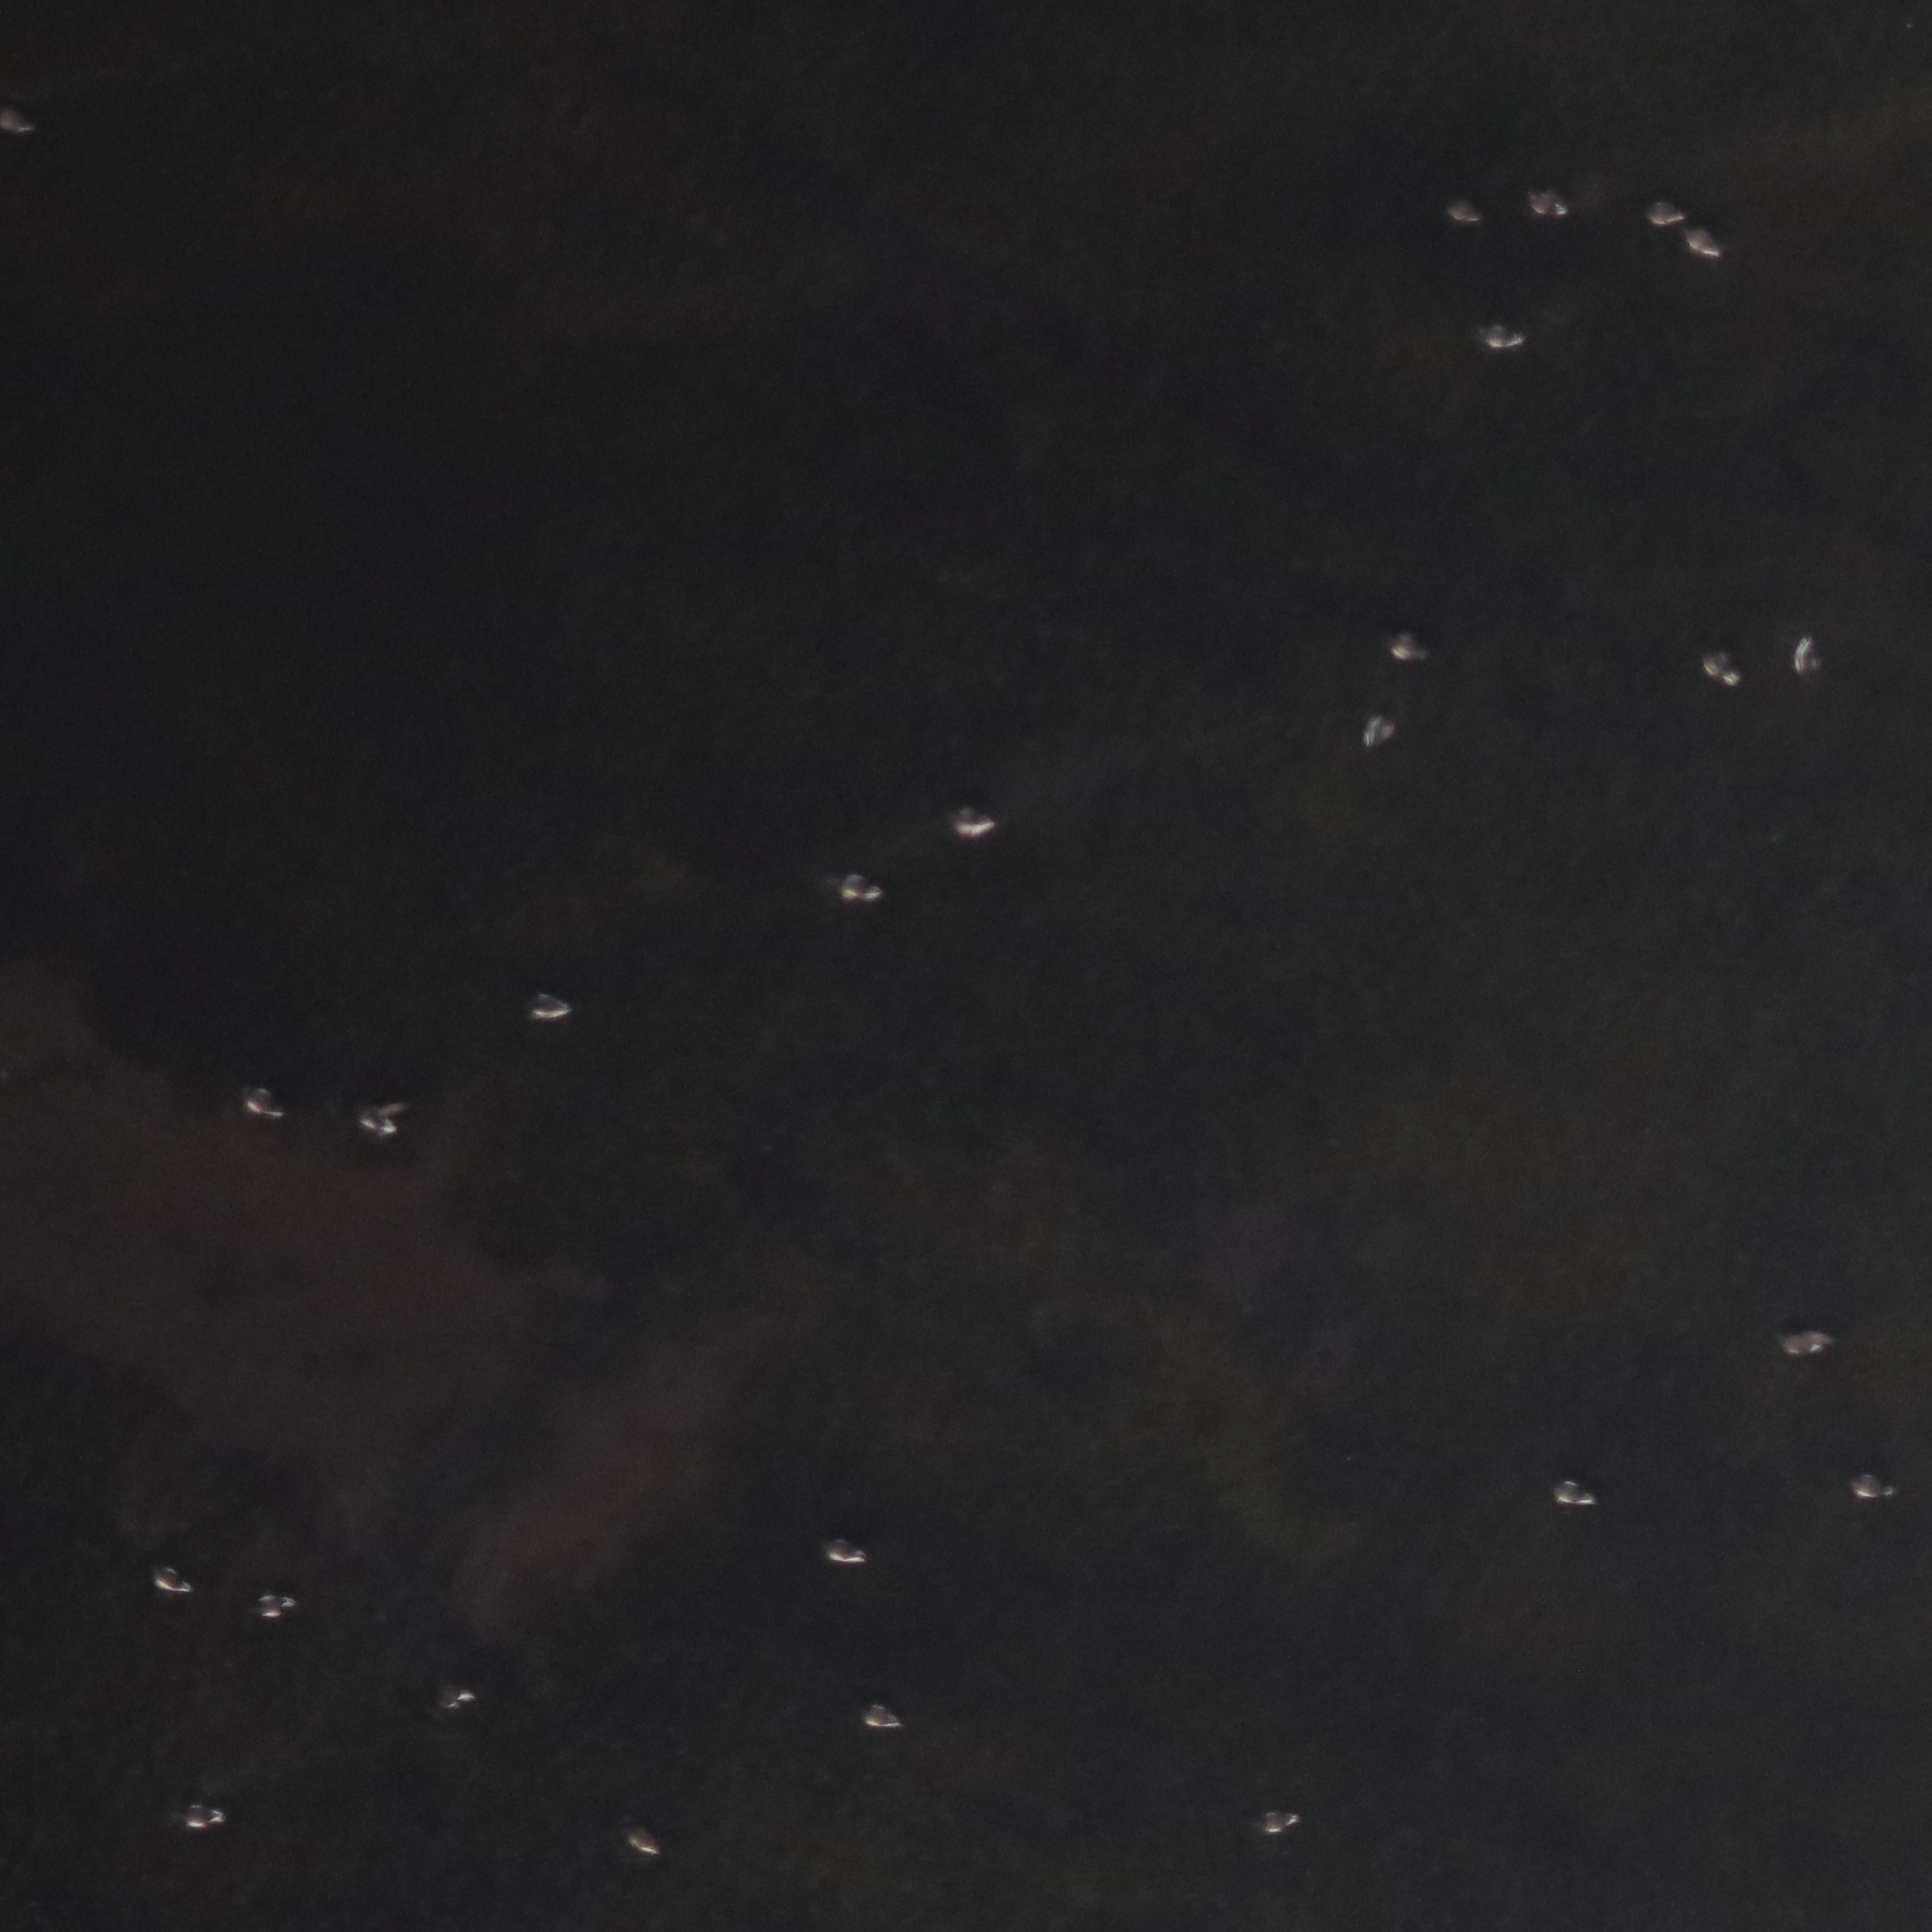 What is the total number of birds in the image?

25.